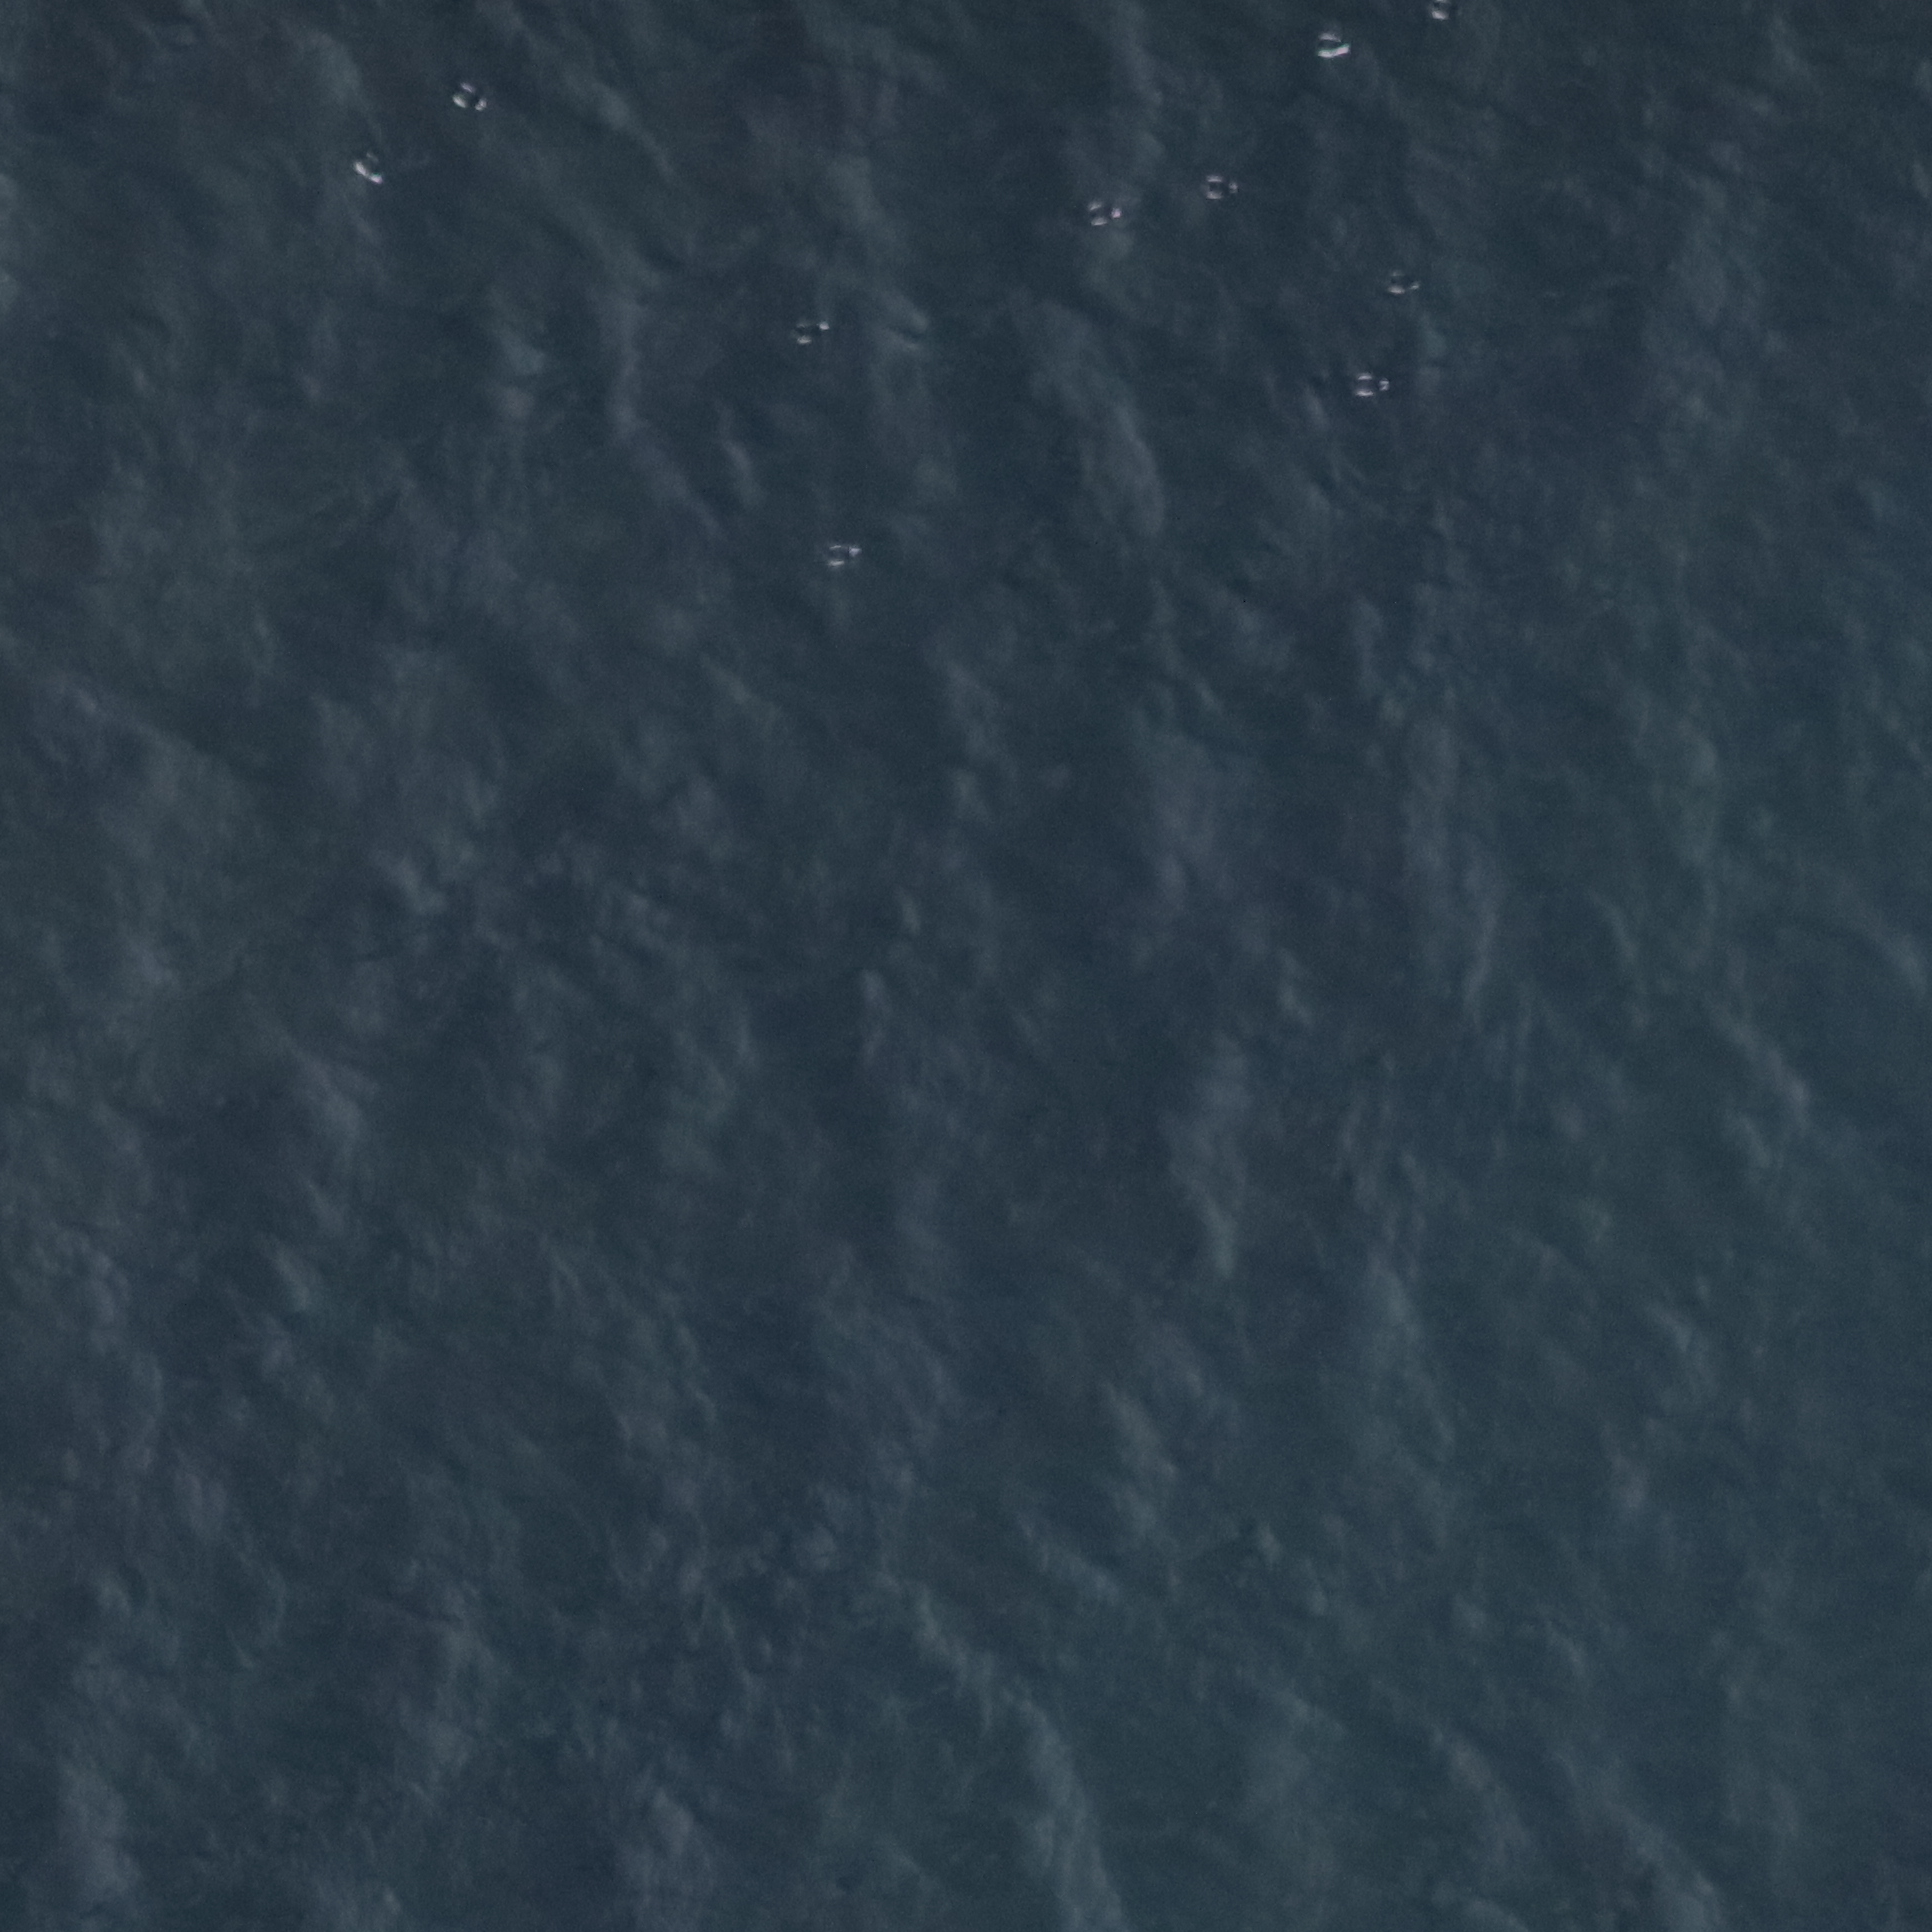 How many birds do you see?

10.